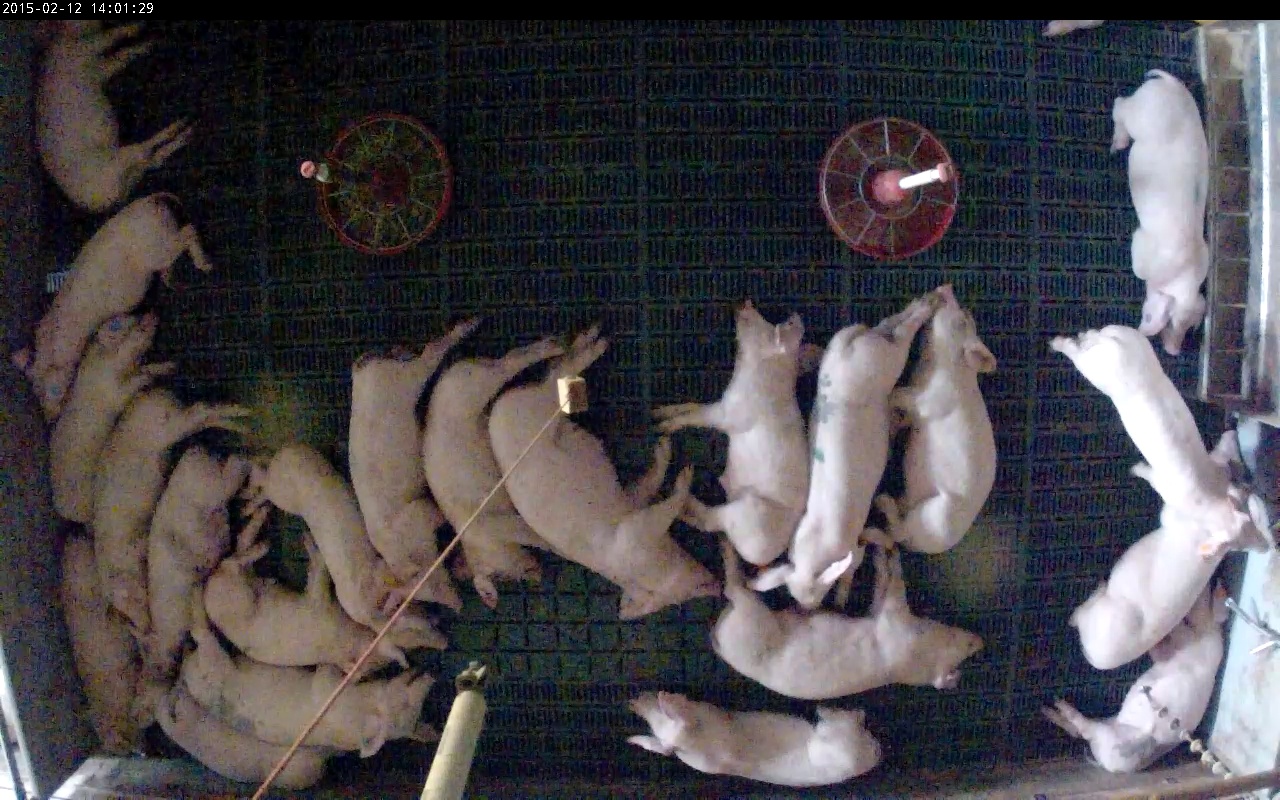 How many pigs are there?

22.